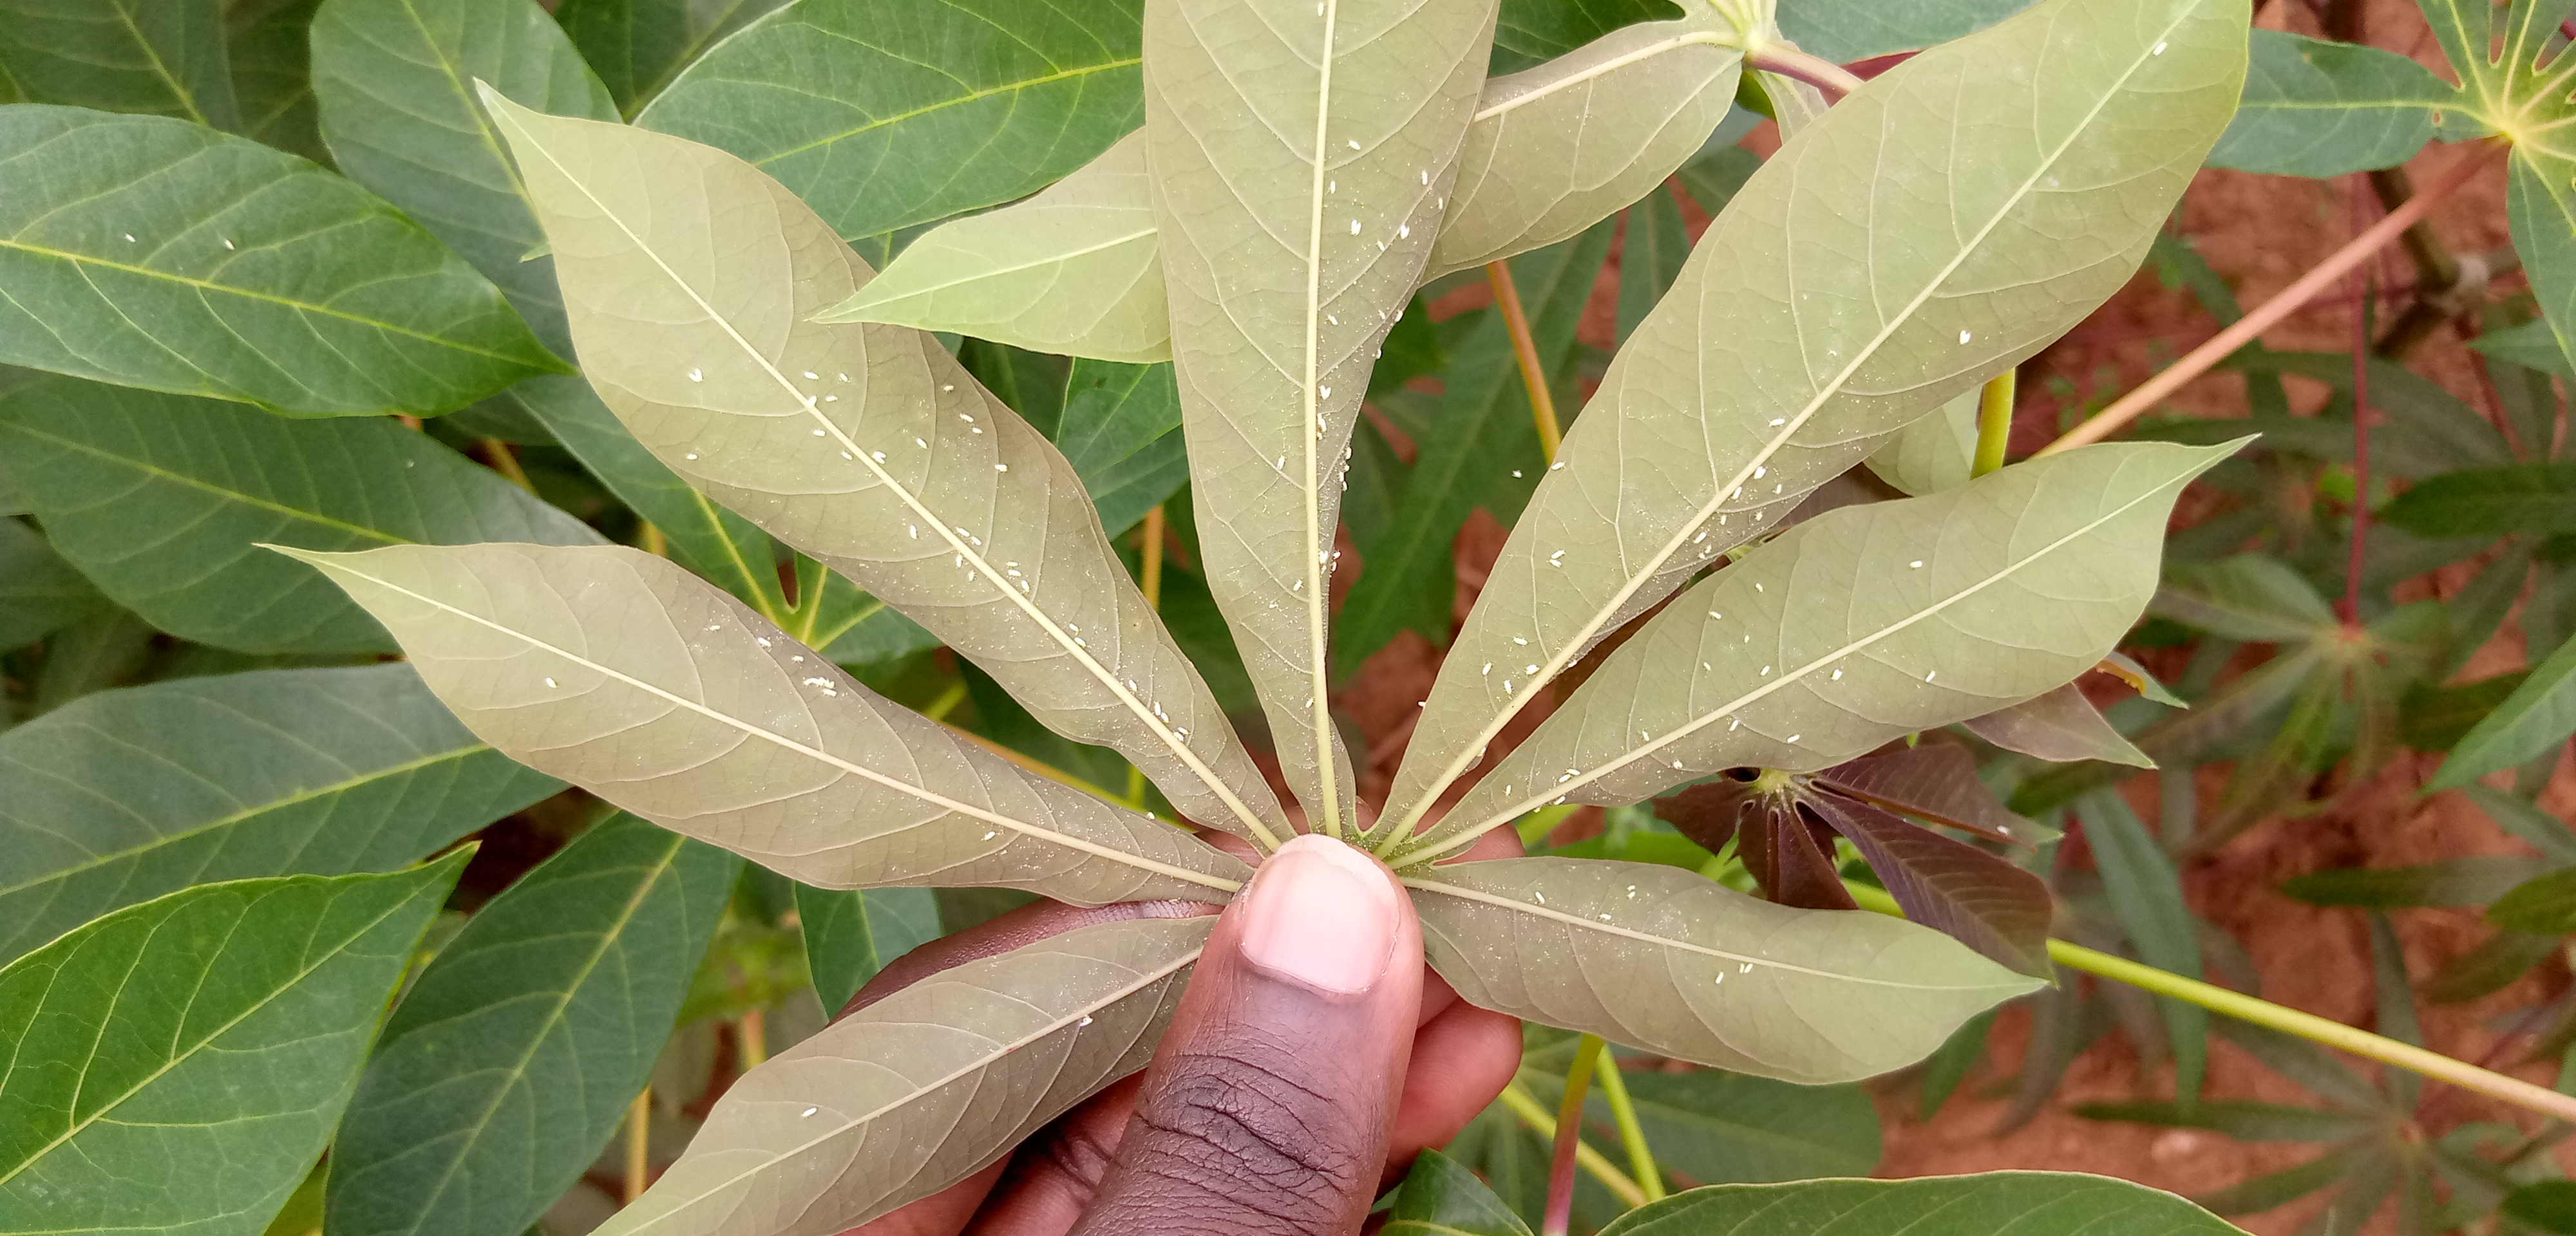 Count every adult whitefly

106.